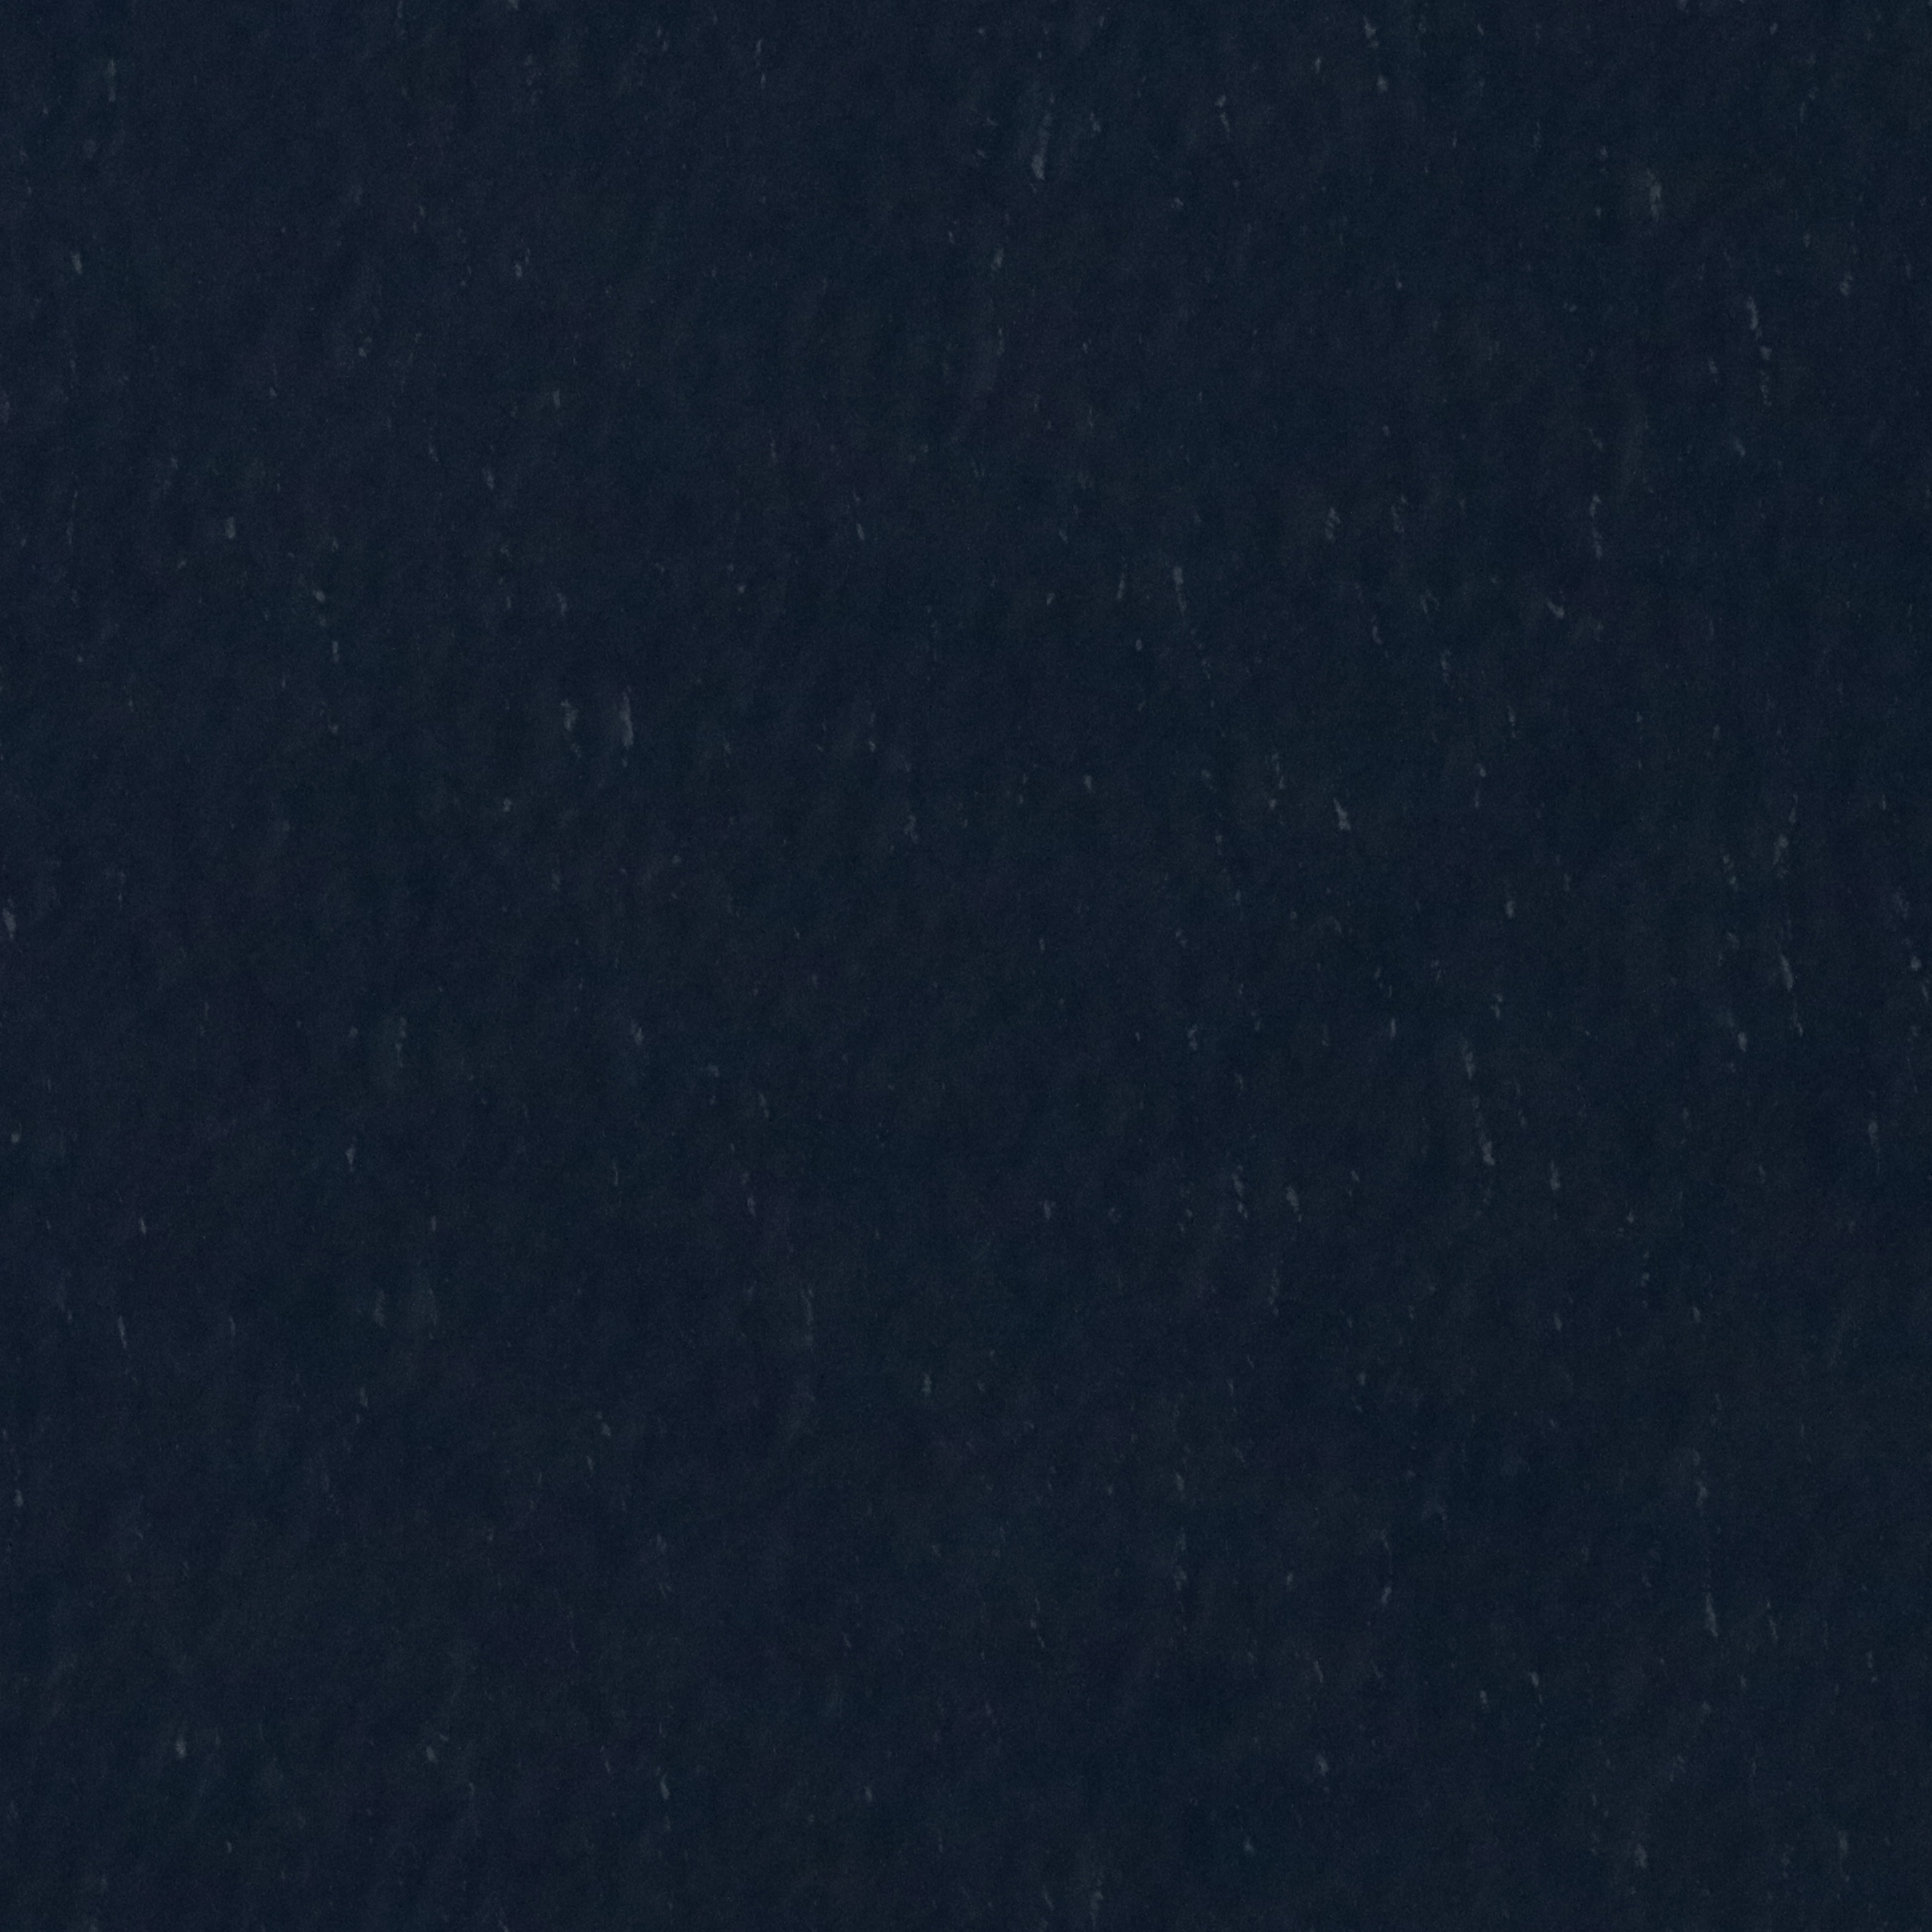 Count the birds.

0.